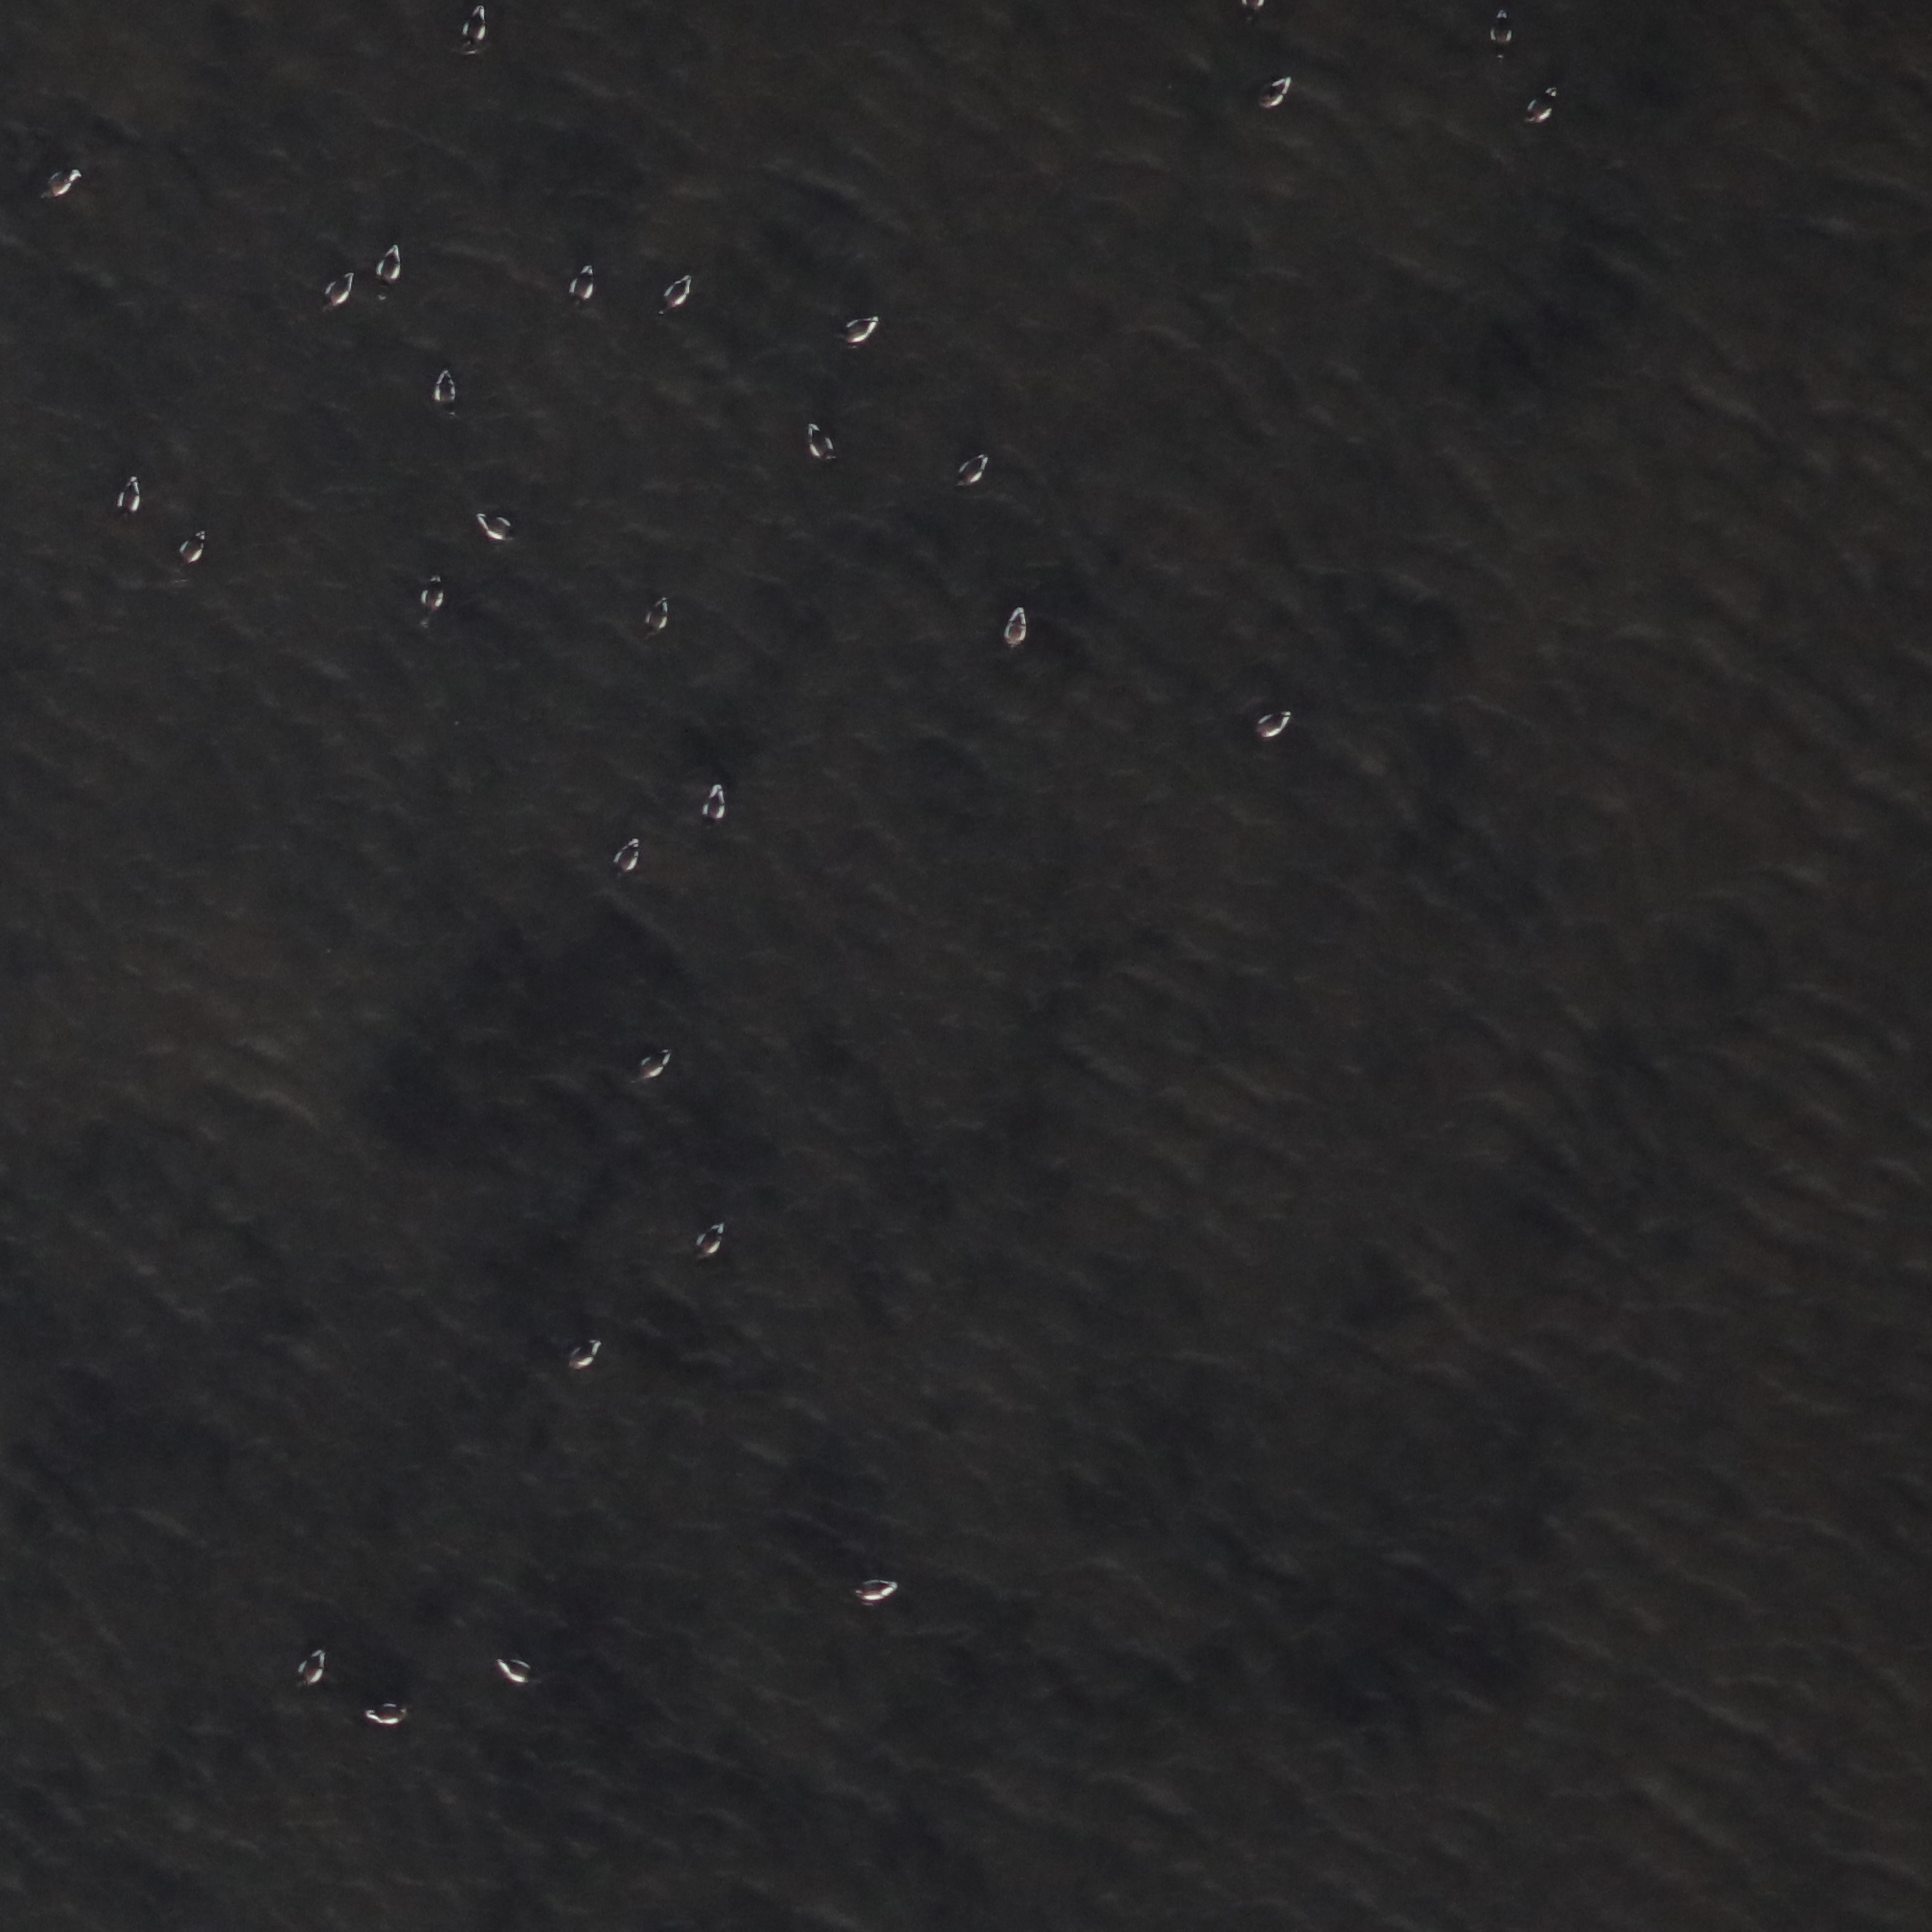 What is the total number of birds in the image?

29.